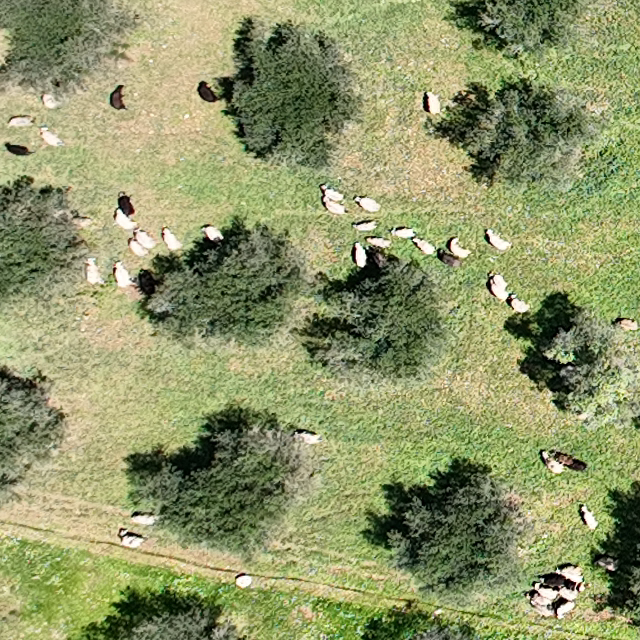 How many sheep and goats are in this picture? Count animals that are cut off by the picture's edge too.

47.